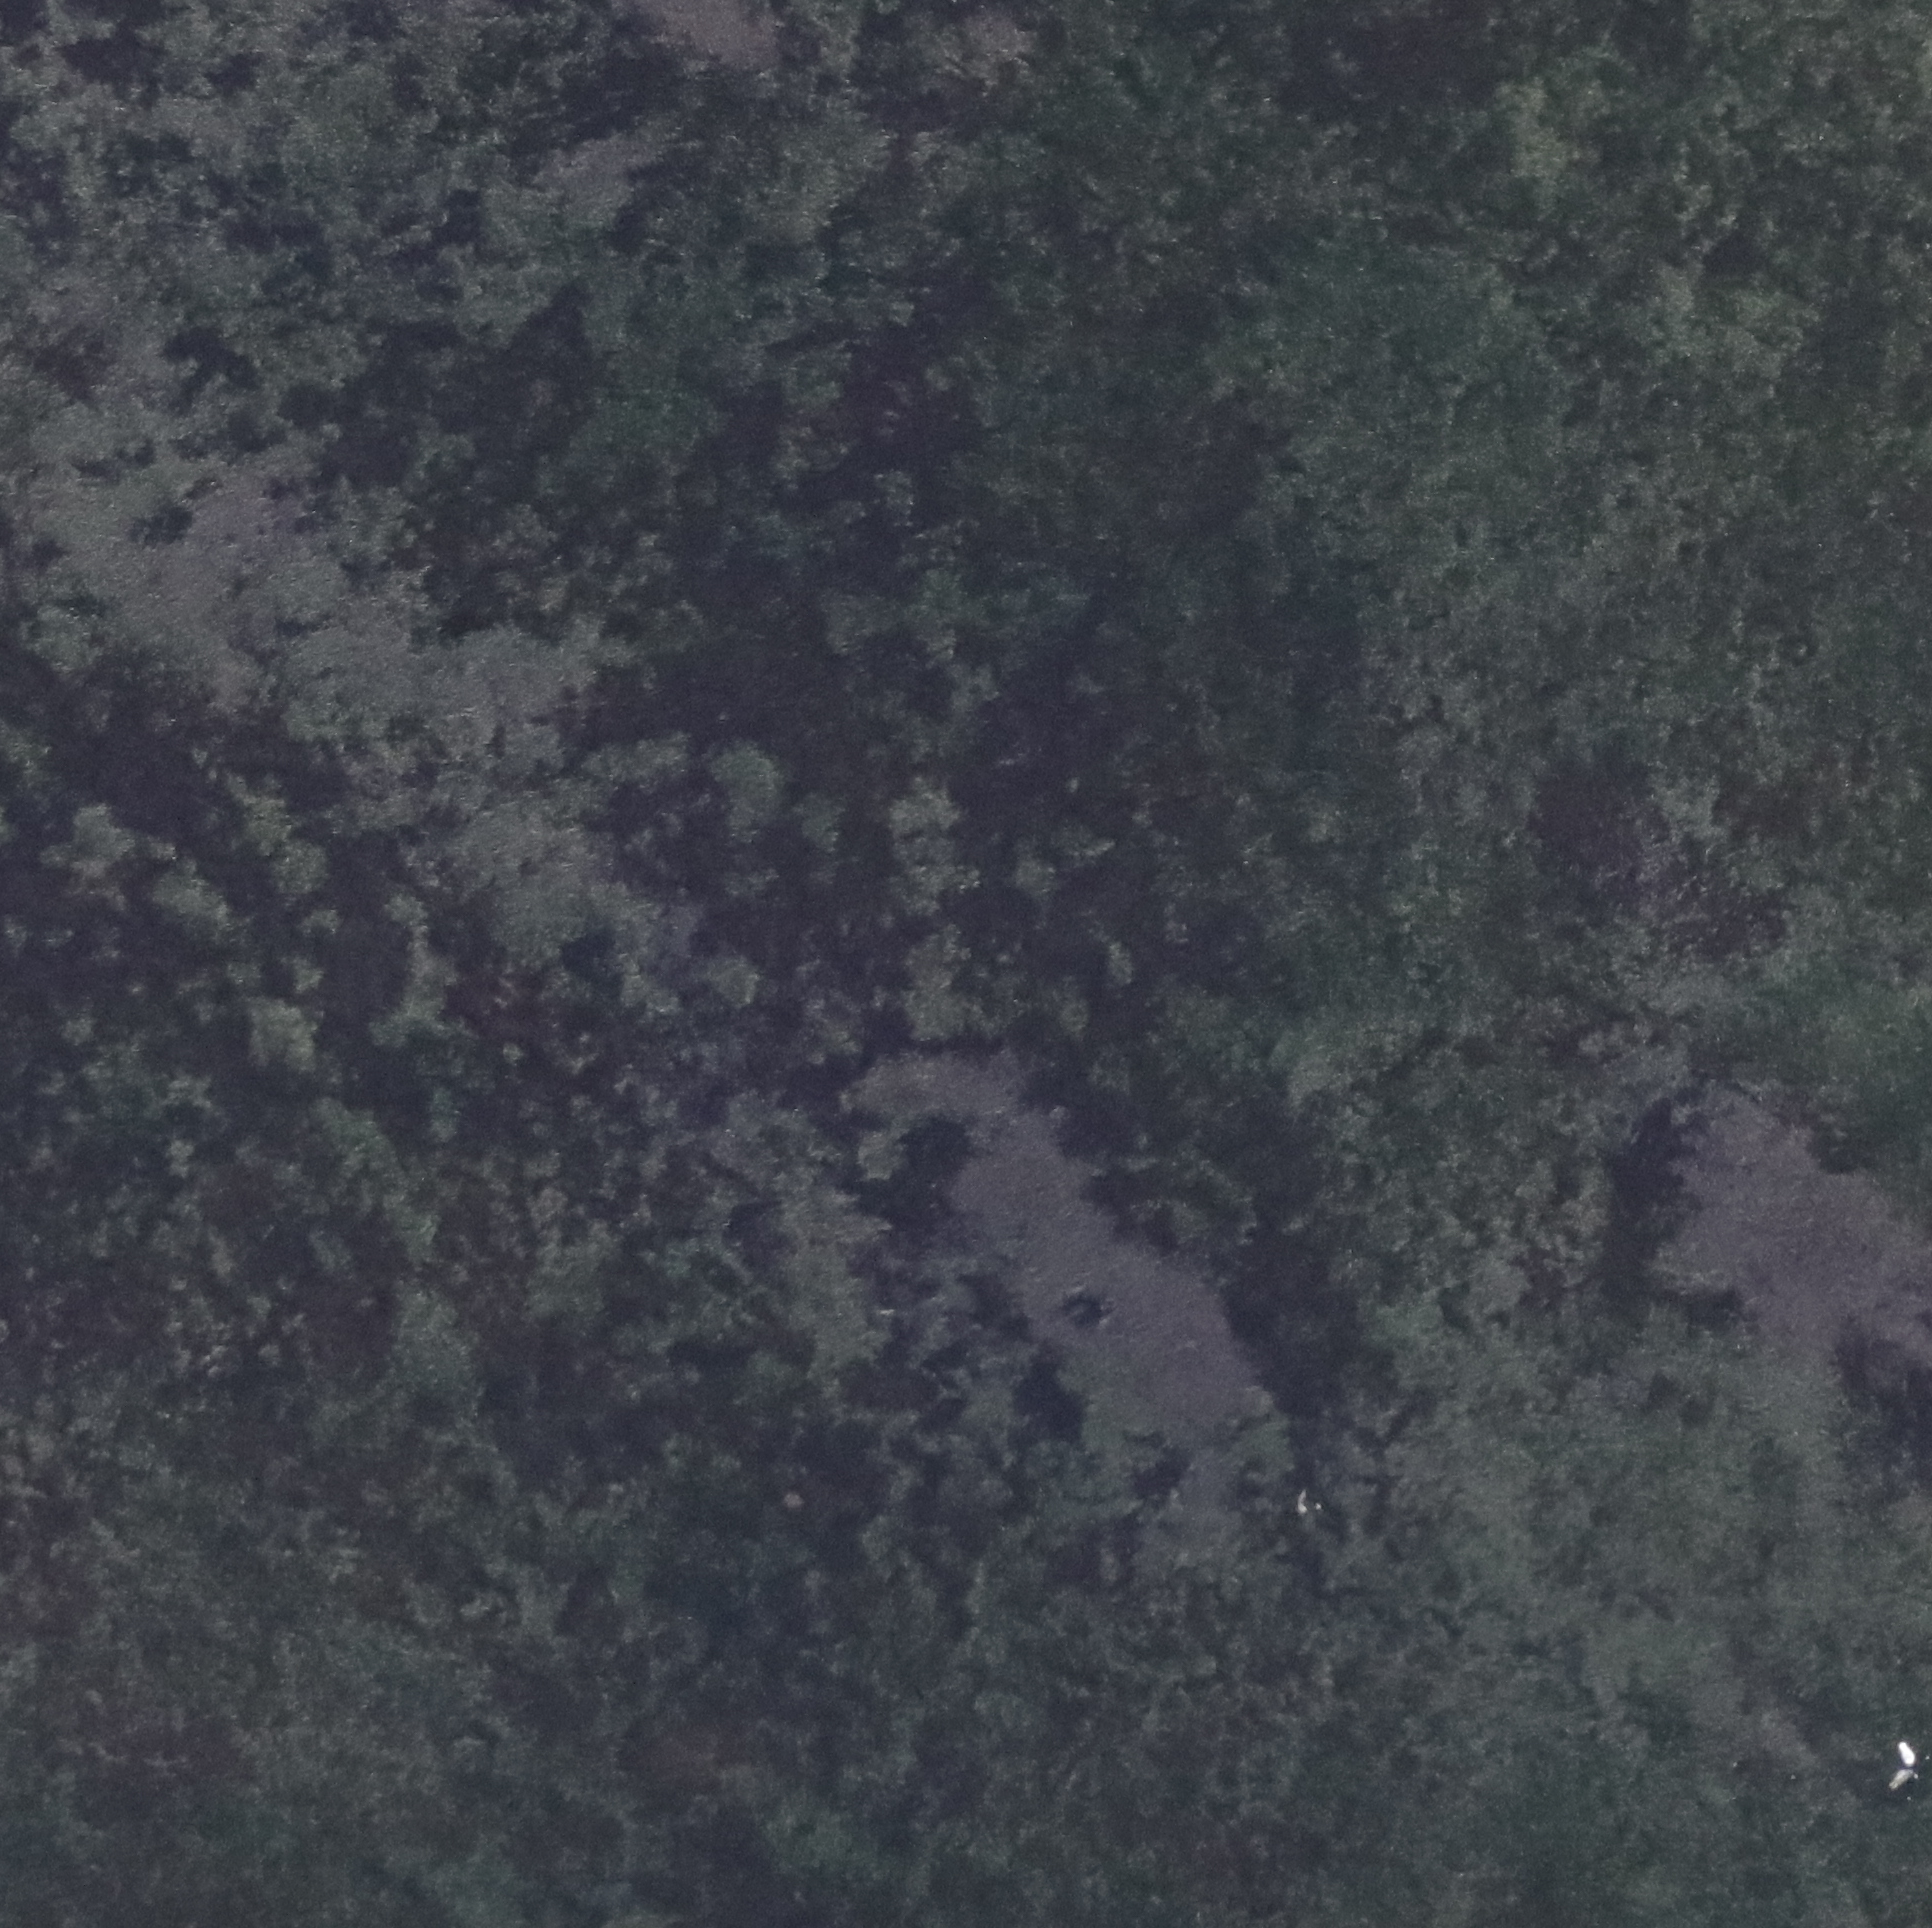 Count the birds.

2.